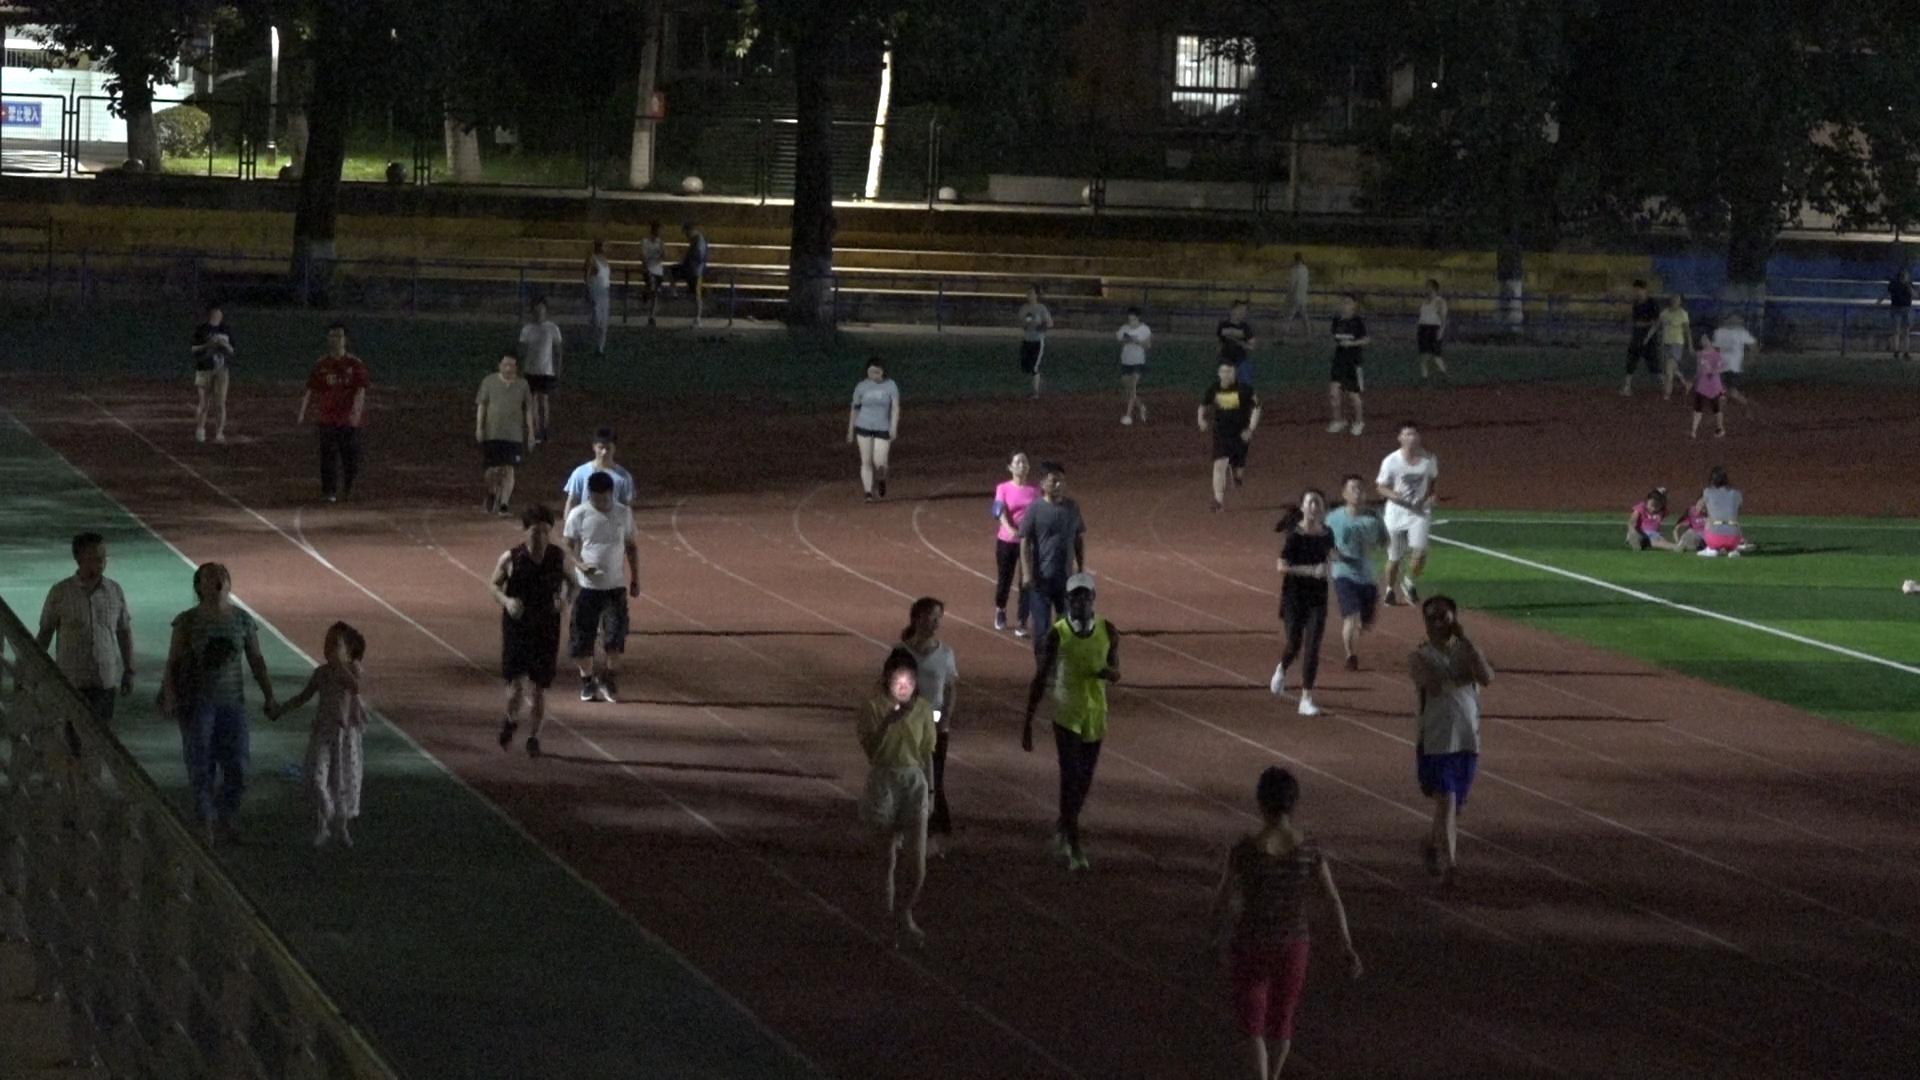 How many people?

38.